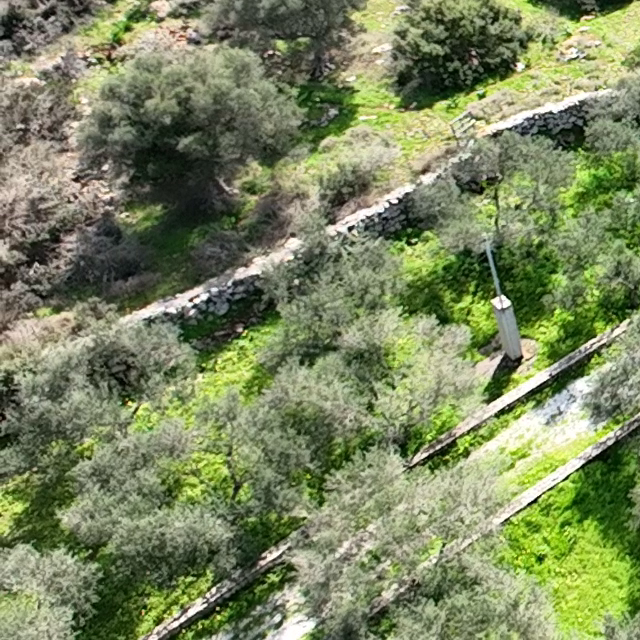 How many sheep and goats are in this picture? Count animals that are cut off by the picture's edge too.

0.